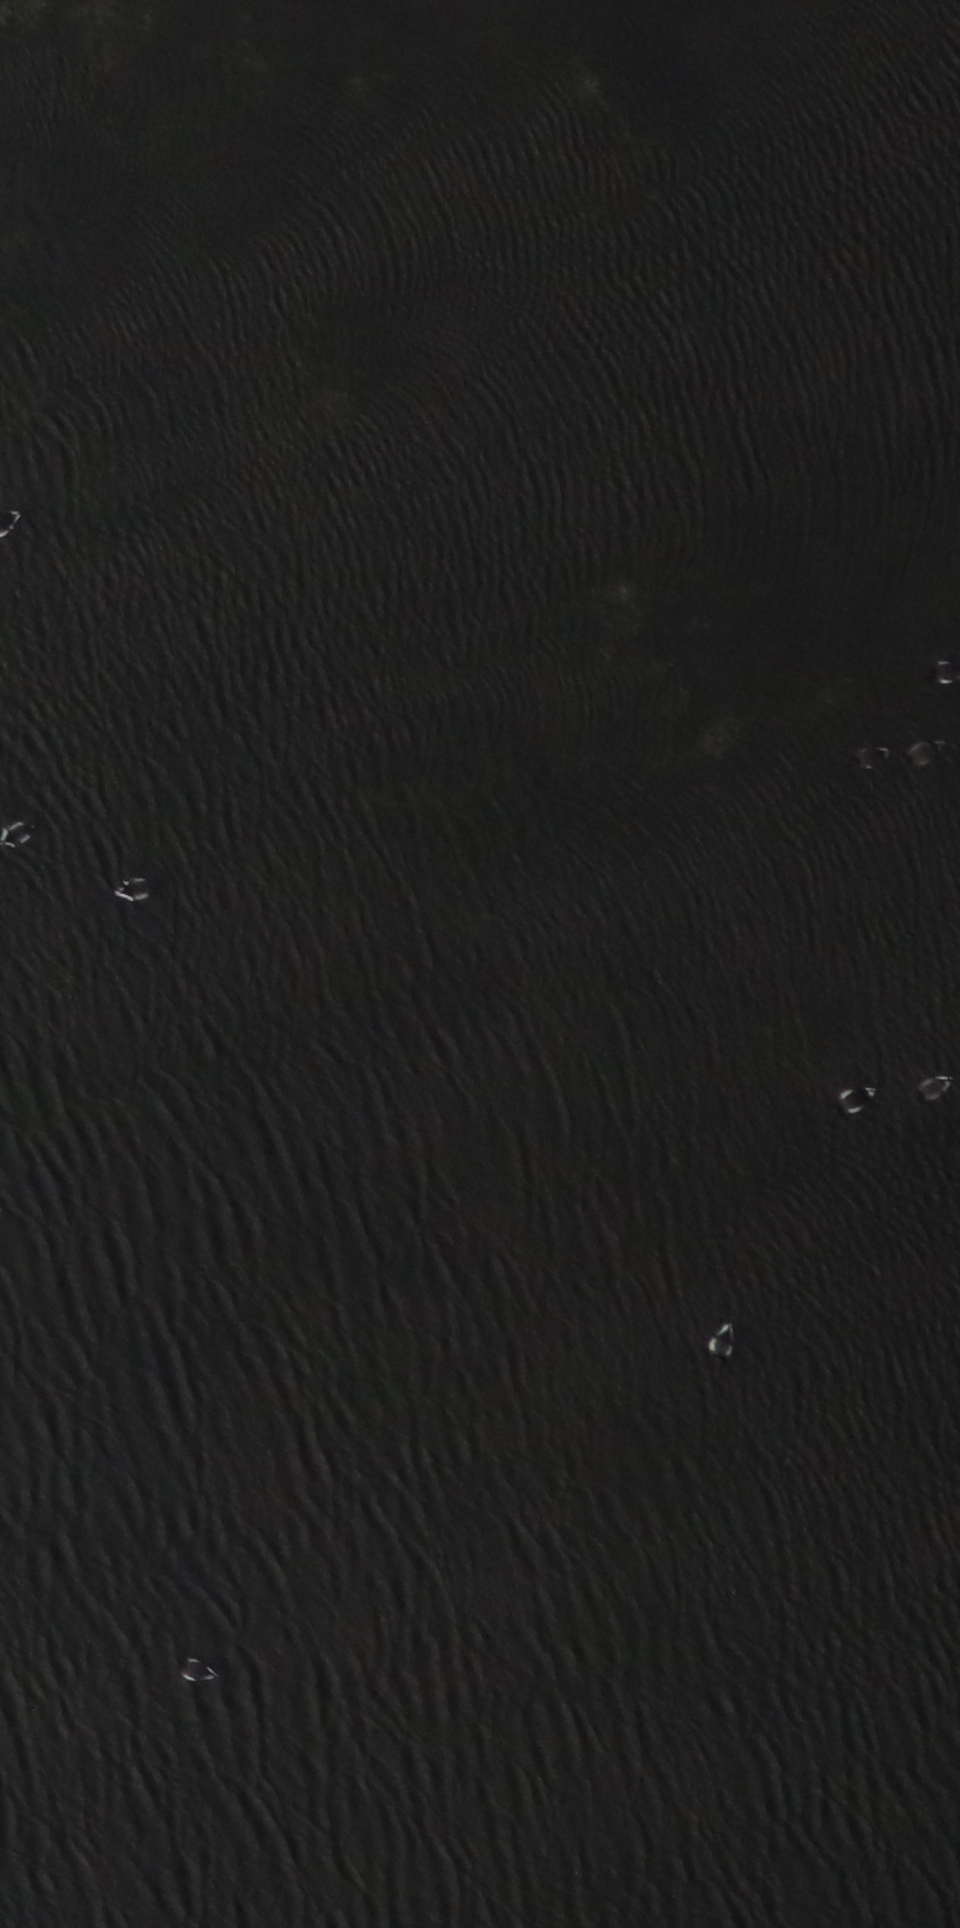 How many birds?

10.